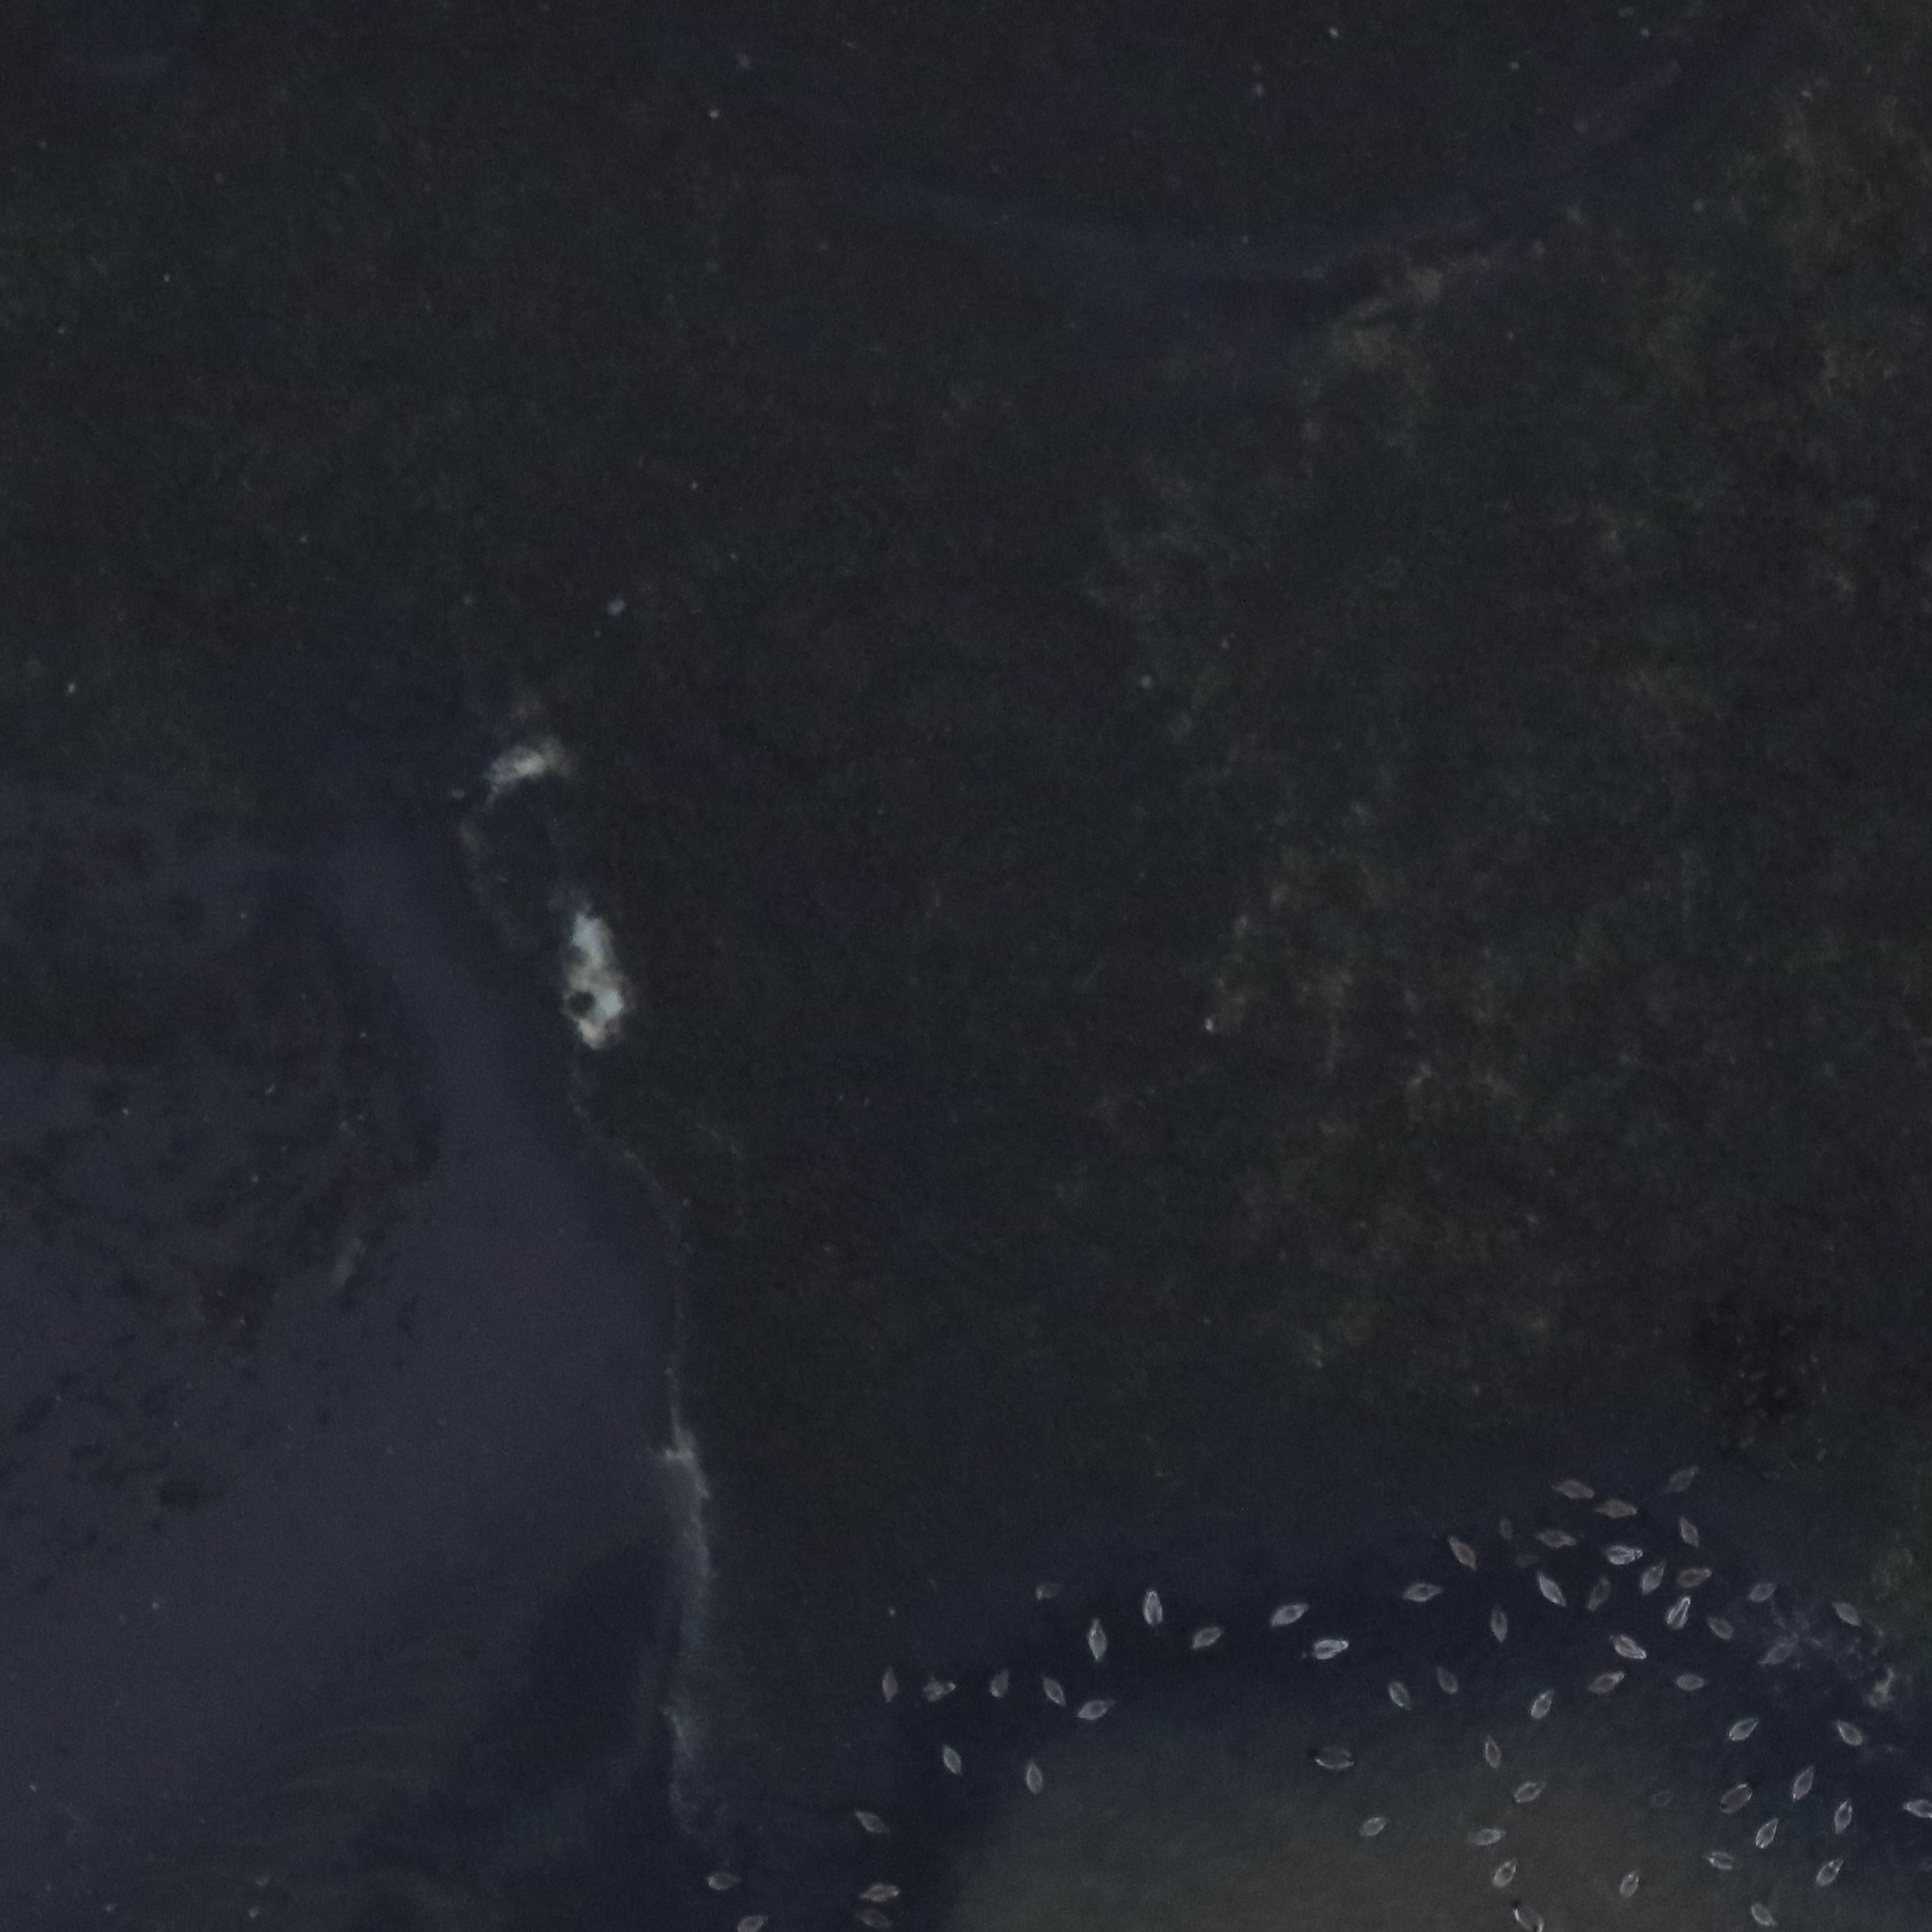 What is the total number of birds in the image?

63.